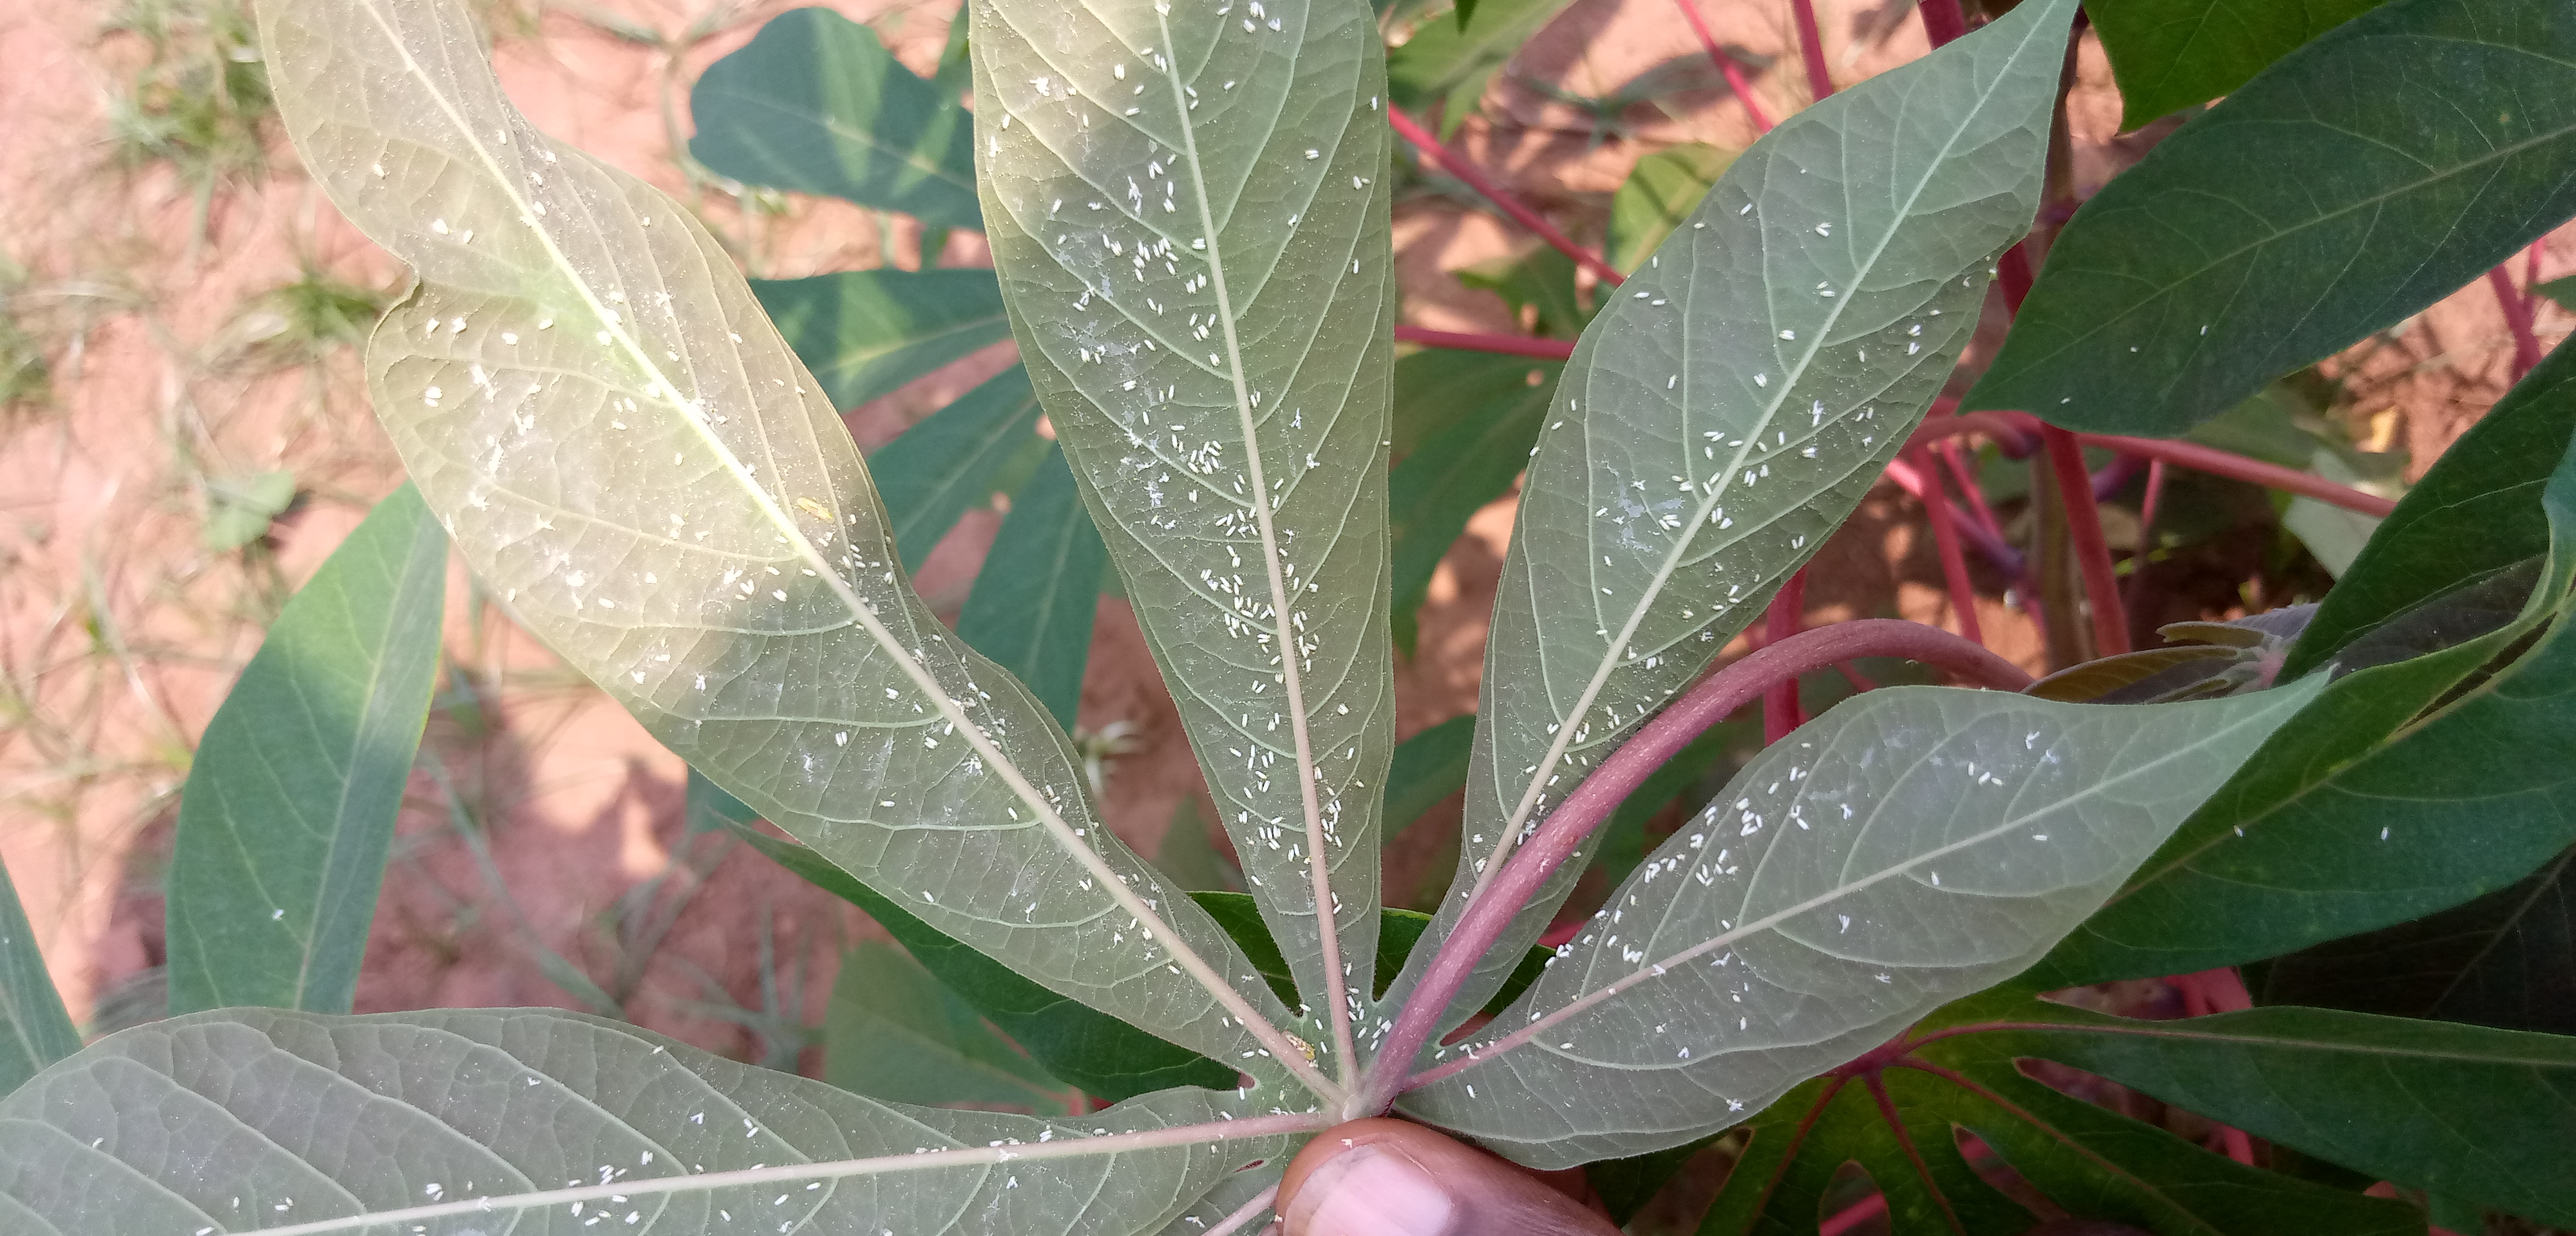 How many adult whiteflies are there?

555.